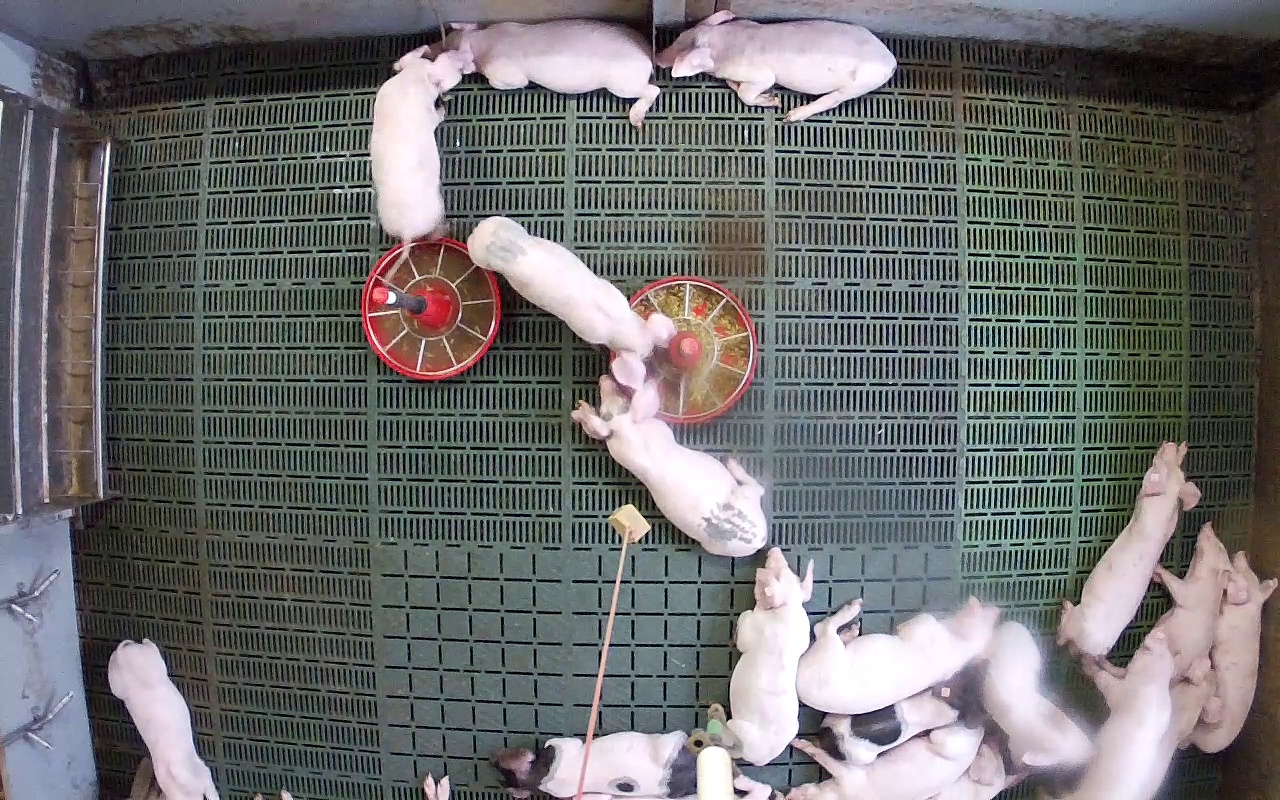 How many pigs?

18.